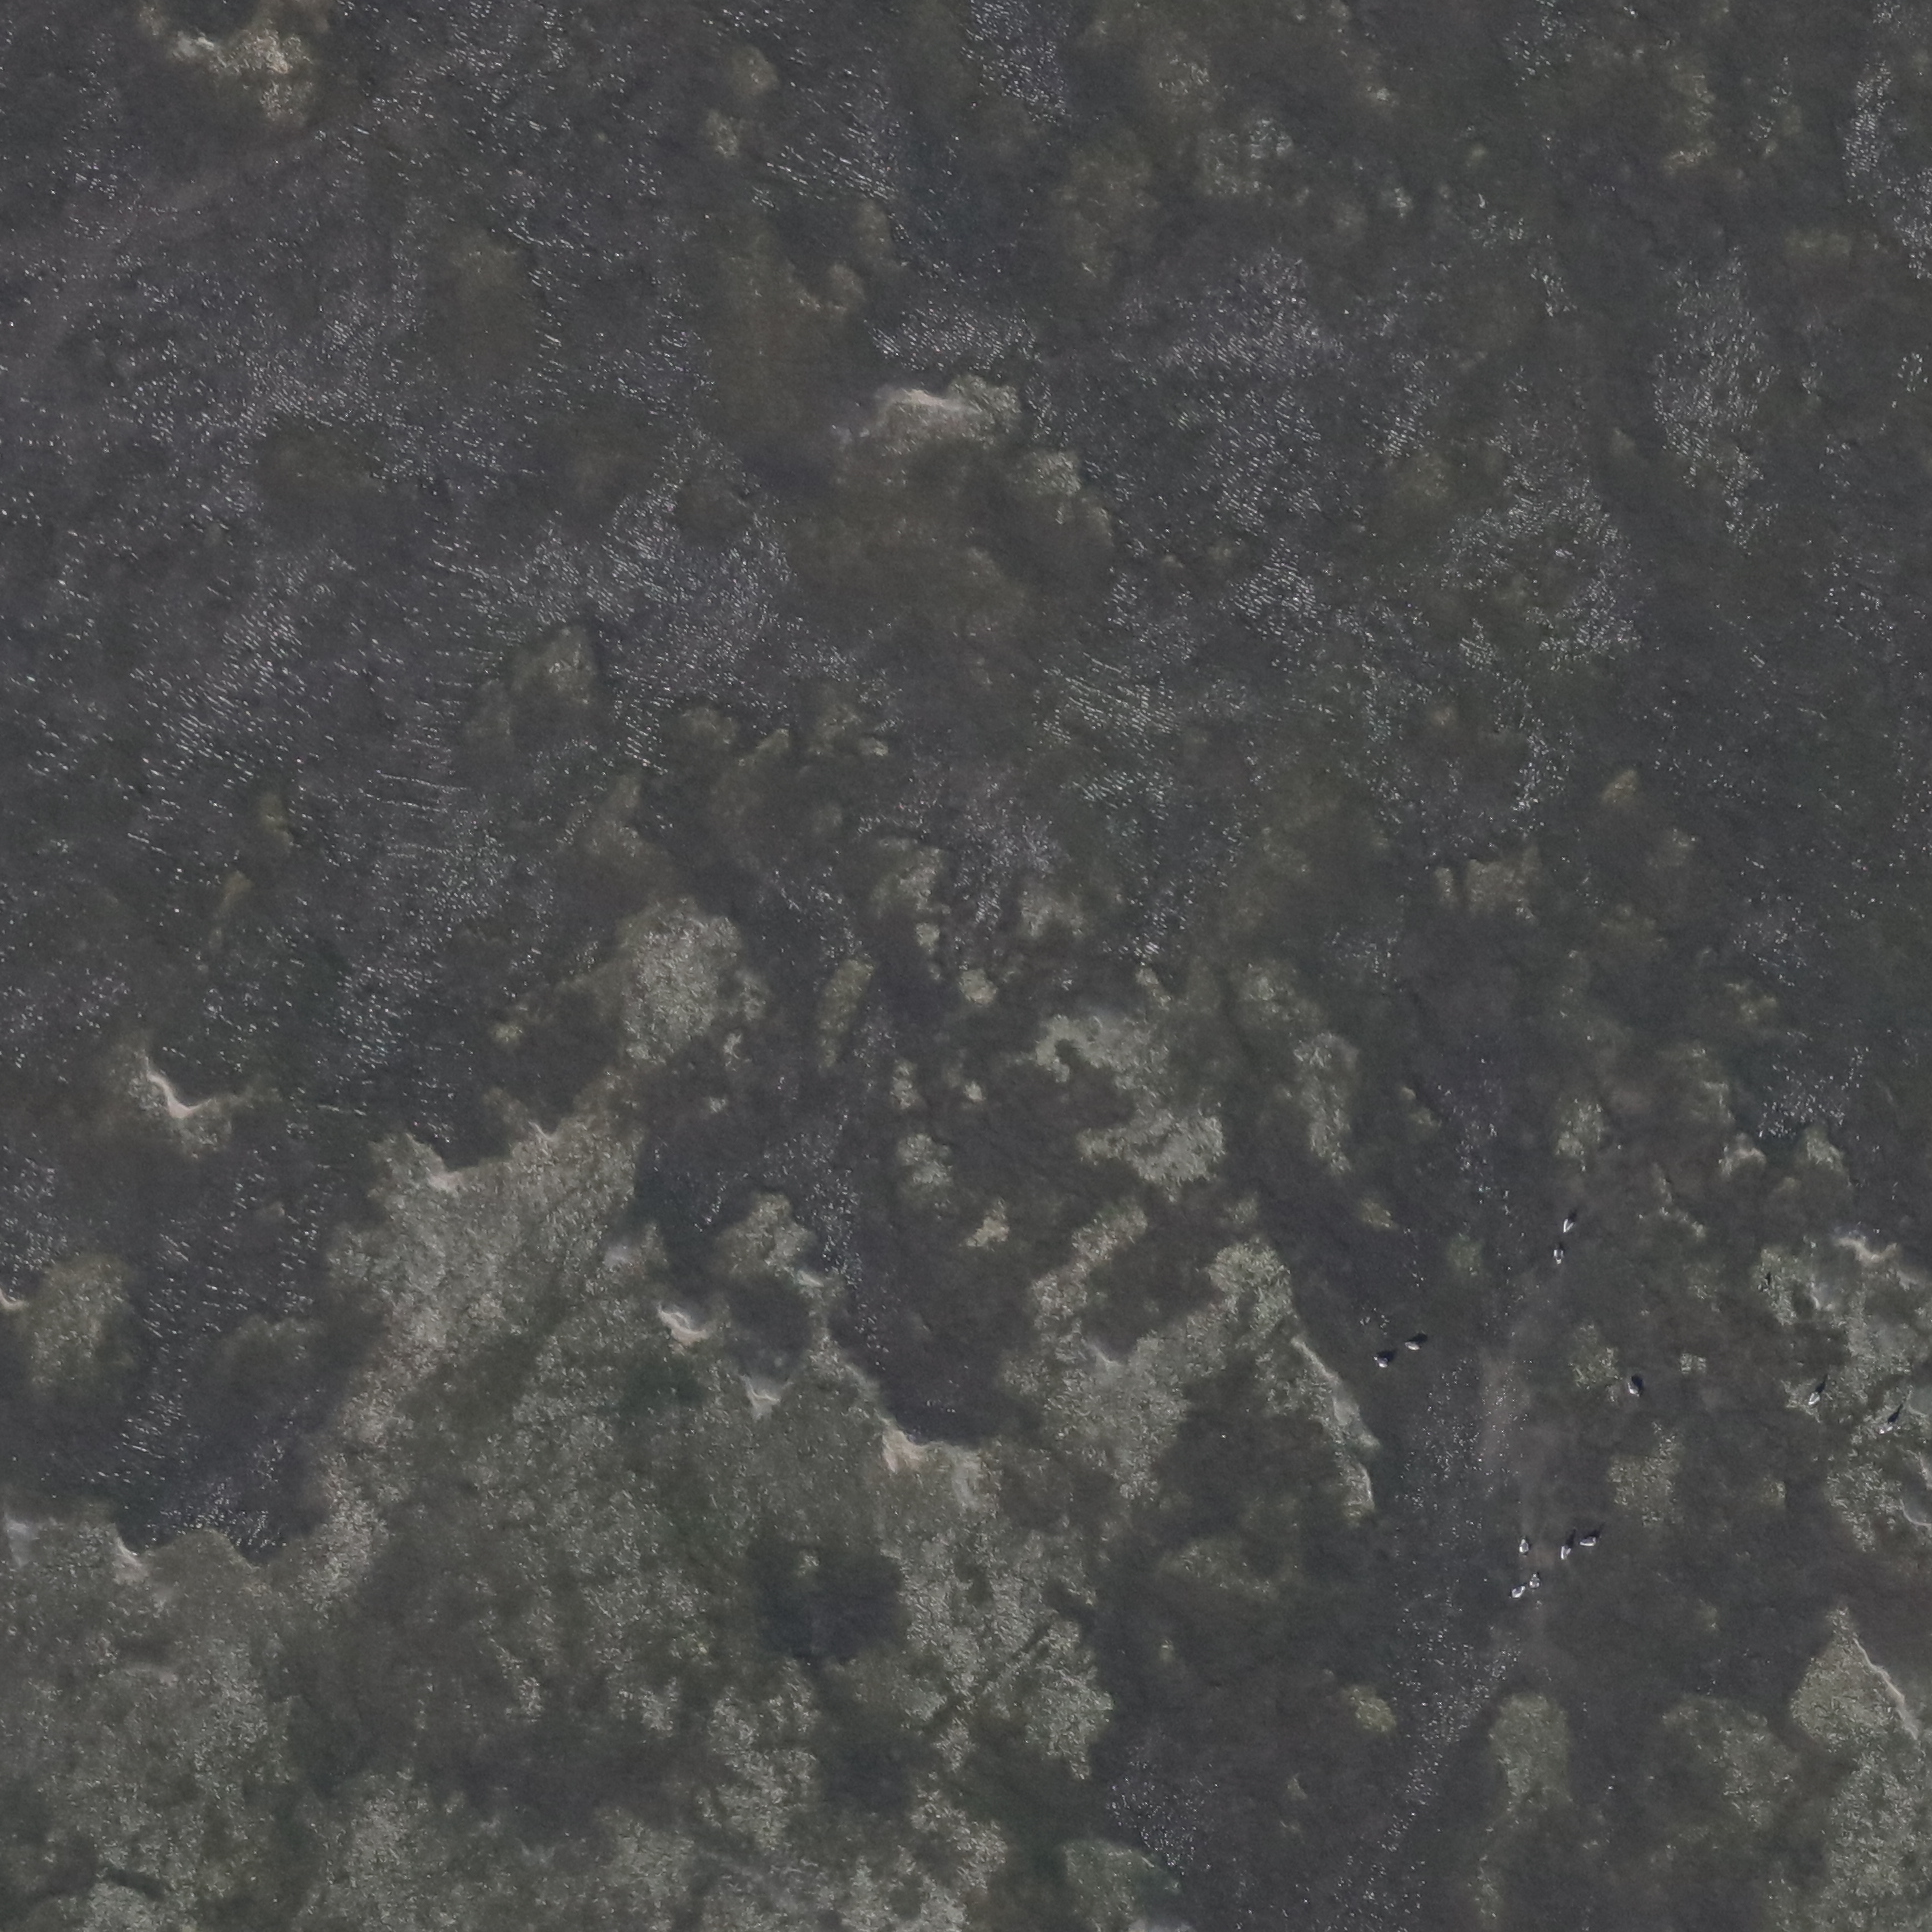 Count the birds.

13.